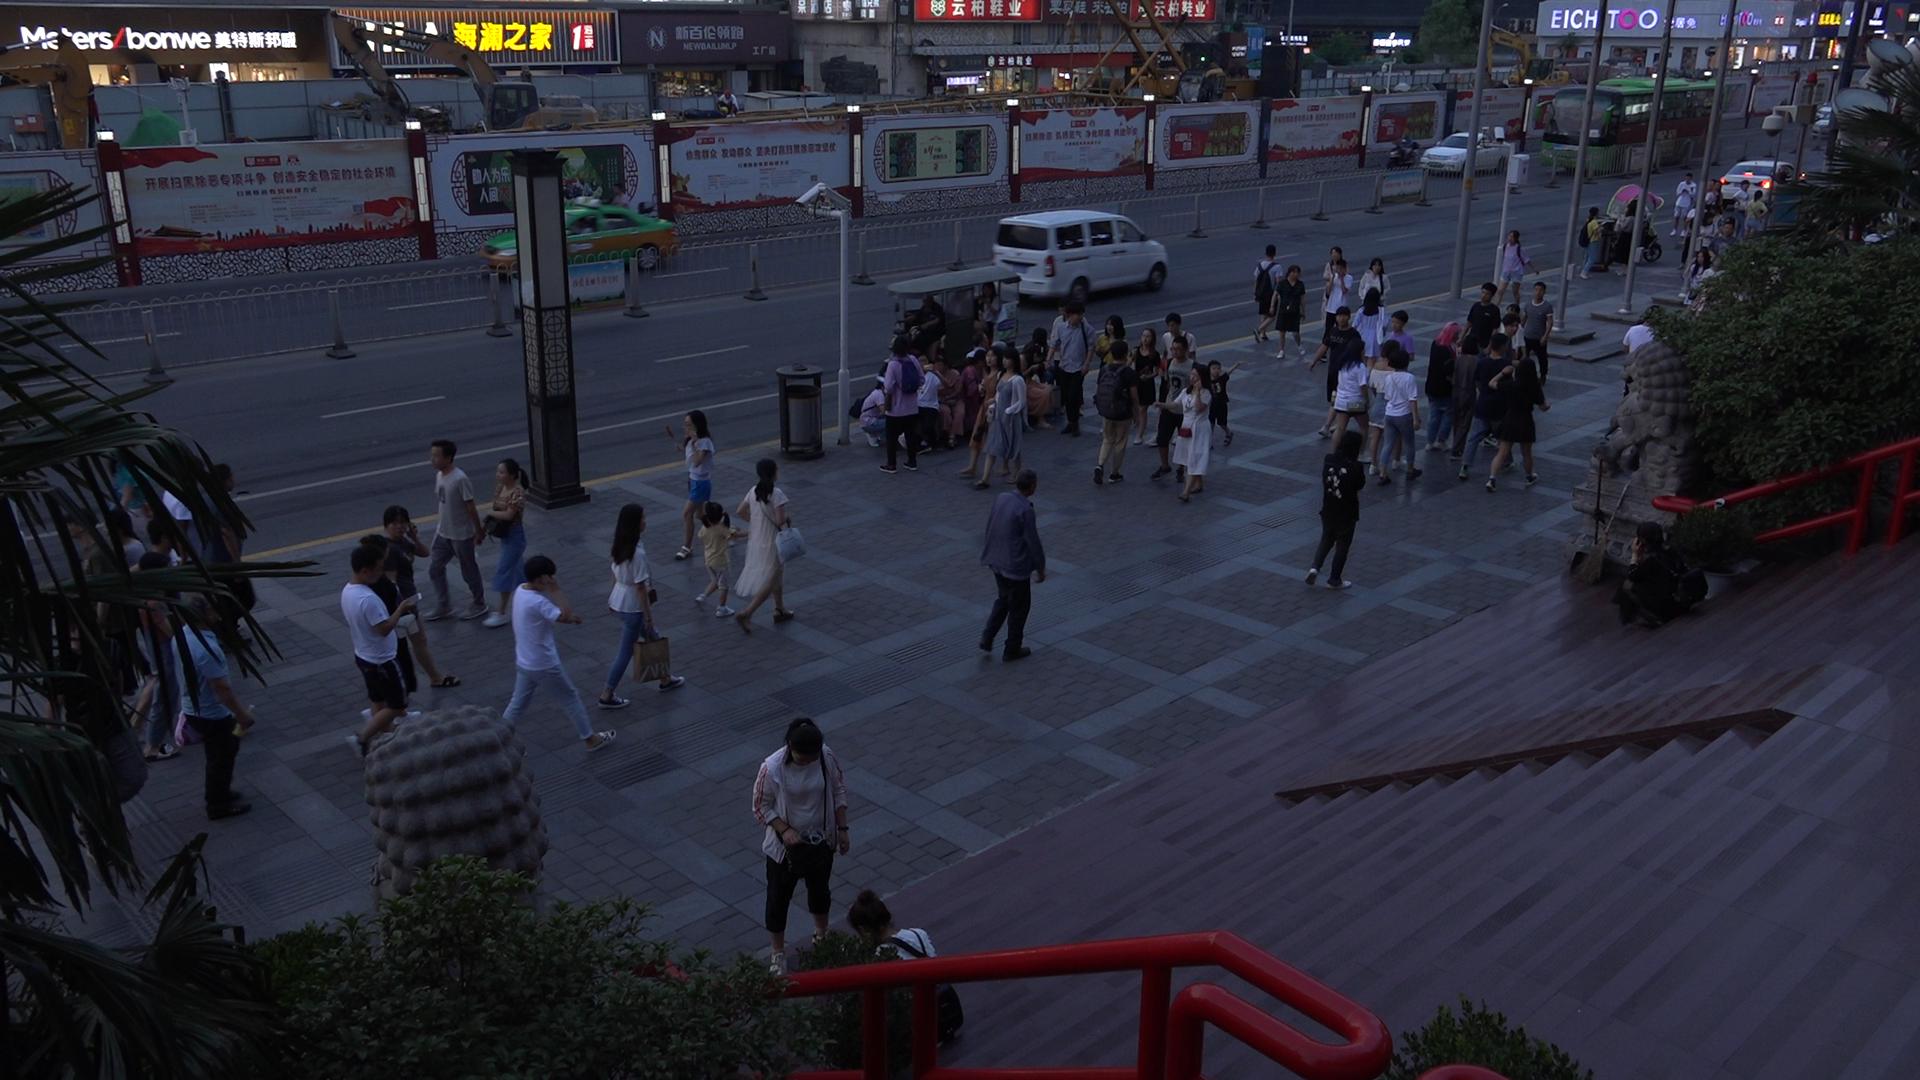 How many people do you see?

76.